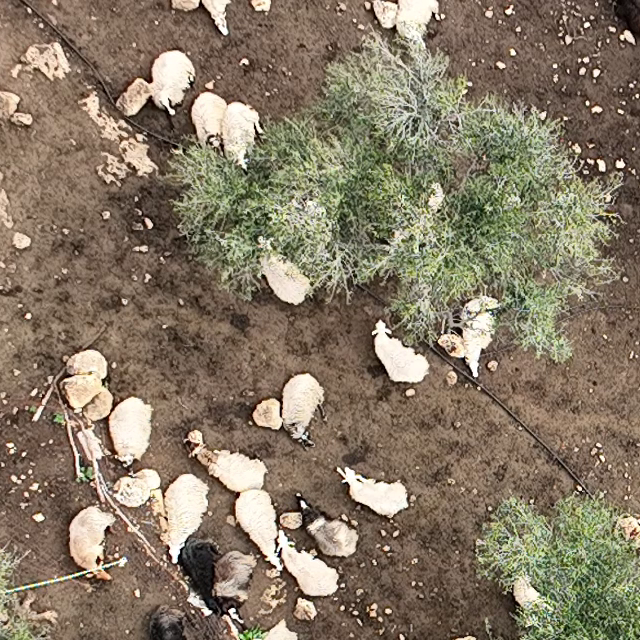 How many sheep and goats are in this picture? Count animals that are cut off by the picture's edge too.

23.